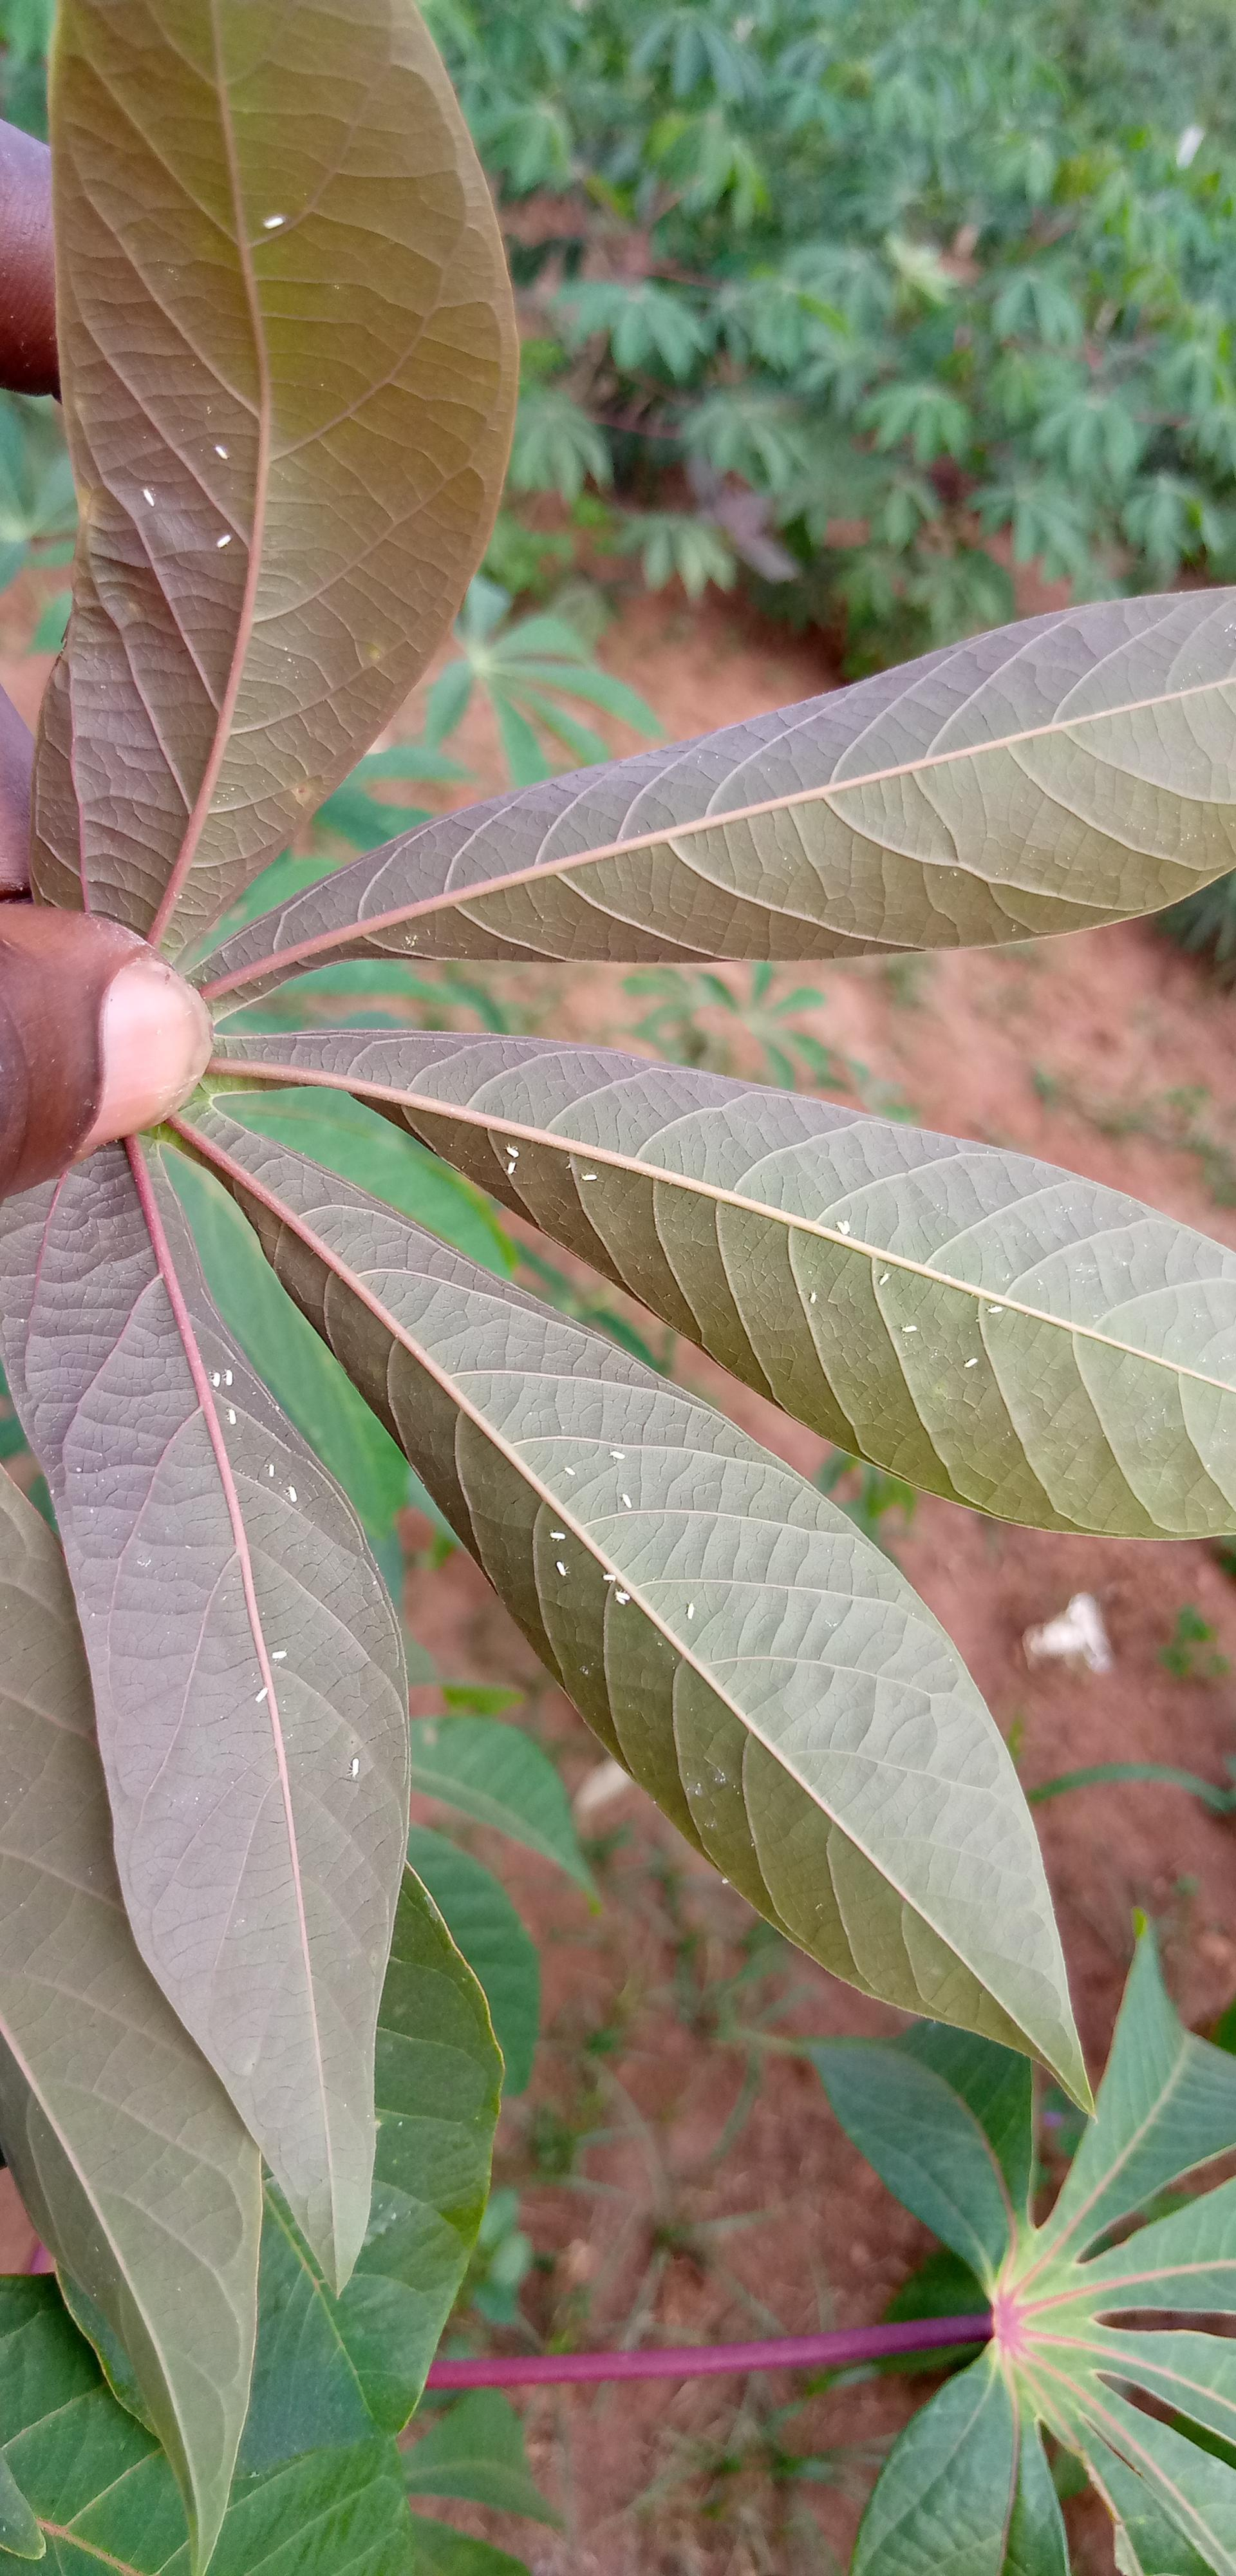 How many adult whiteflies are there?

29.